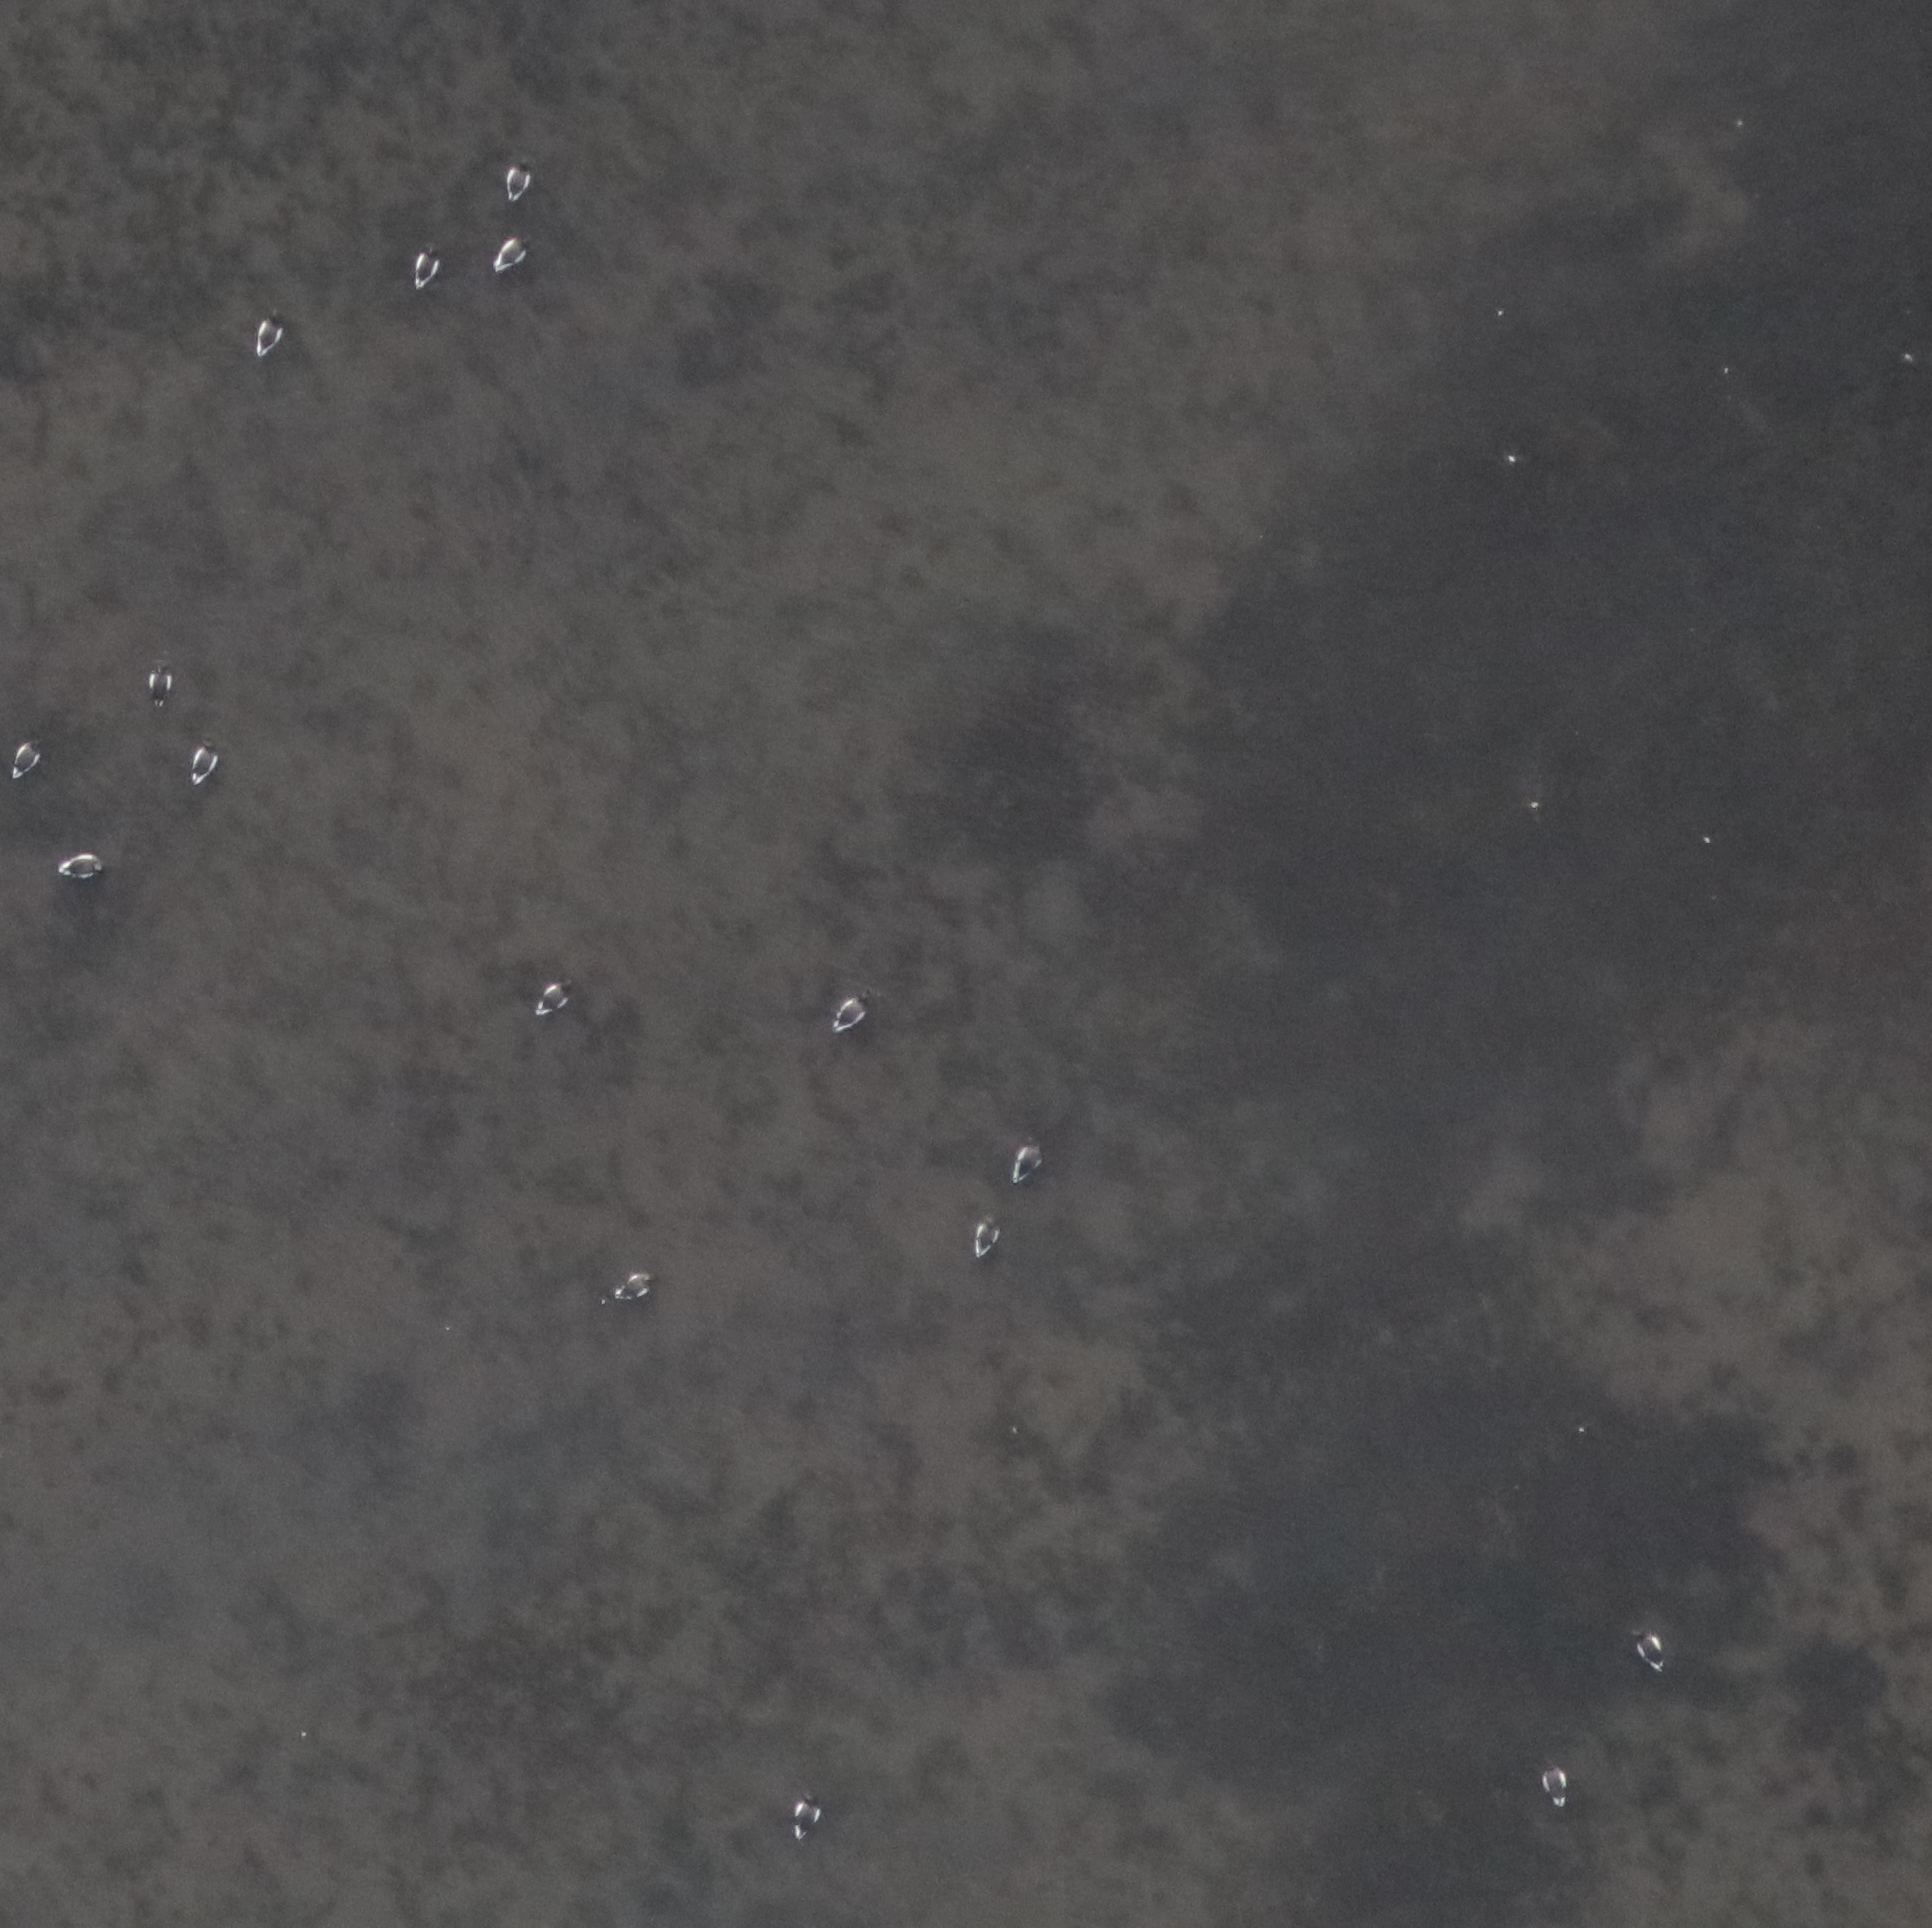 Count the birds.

16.